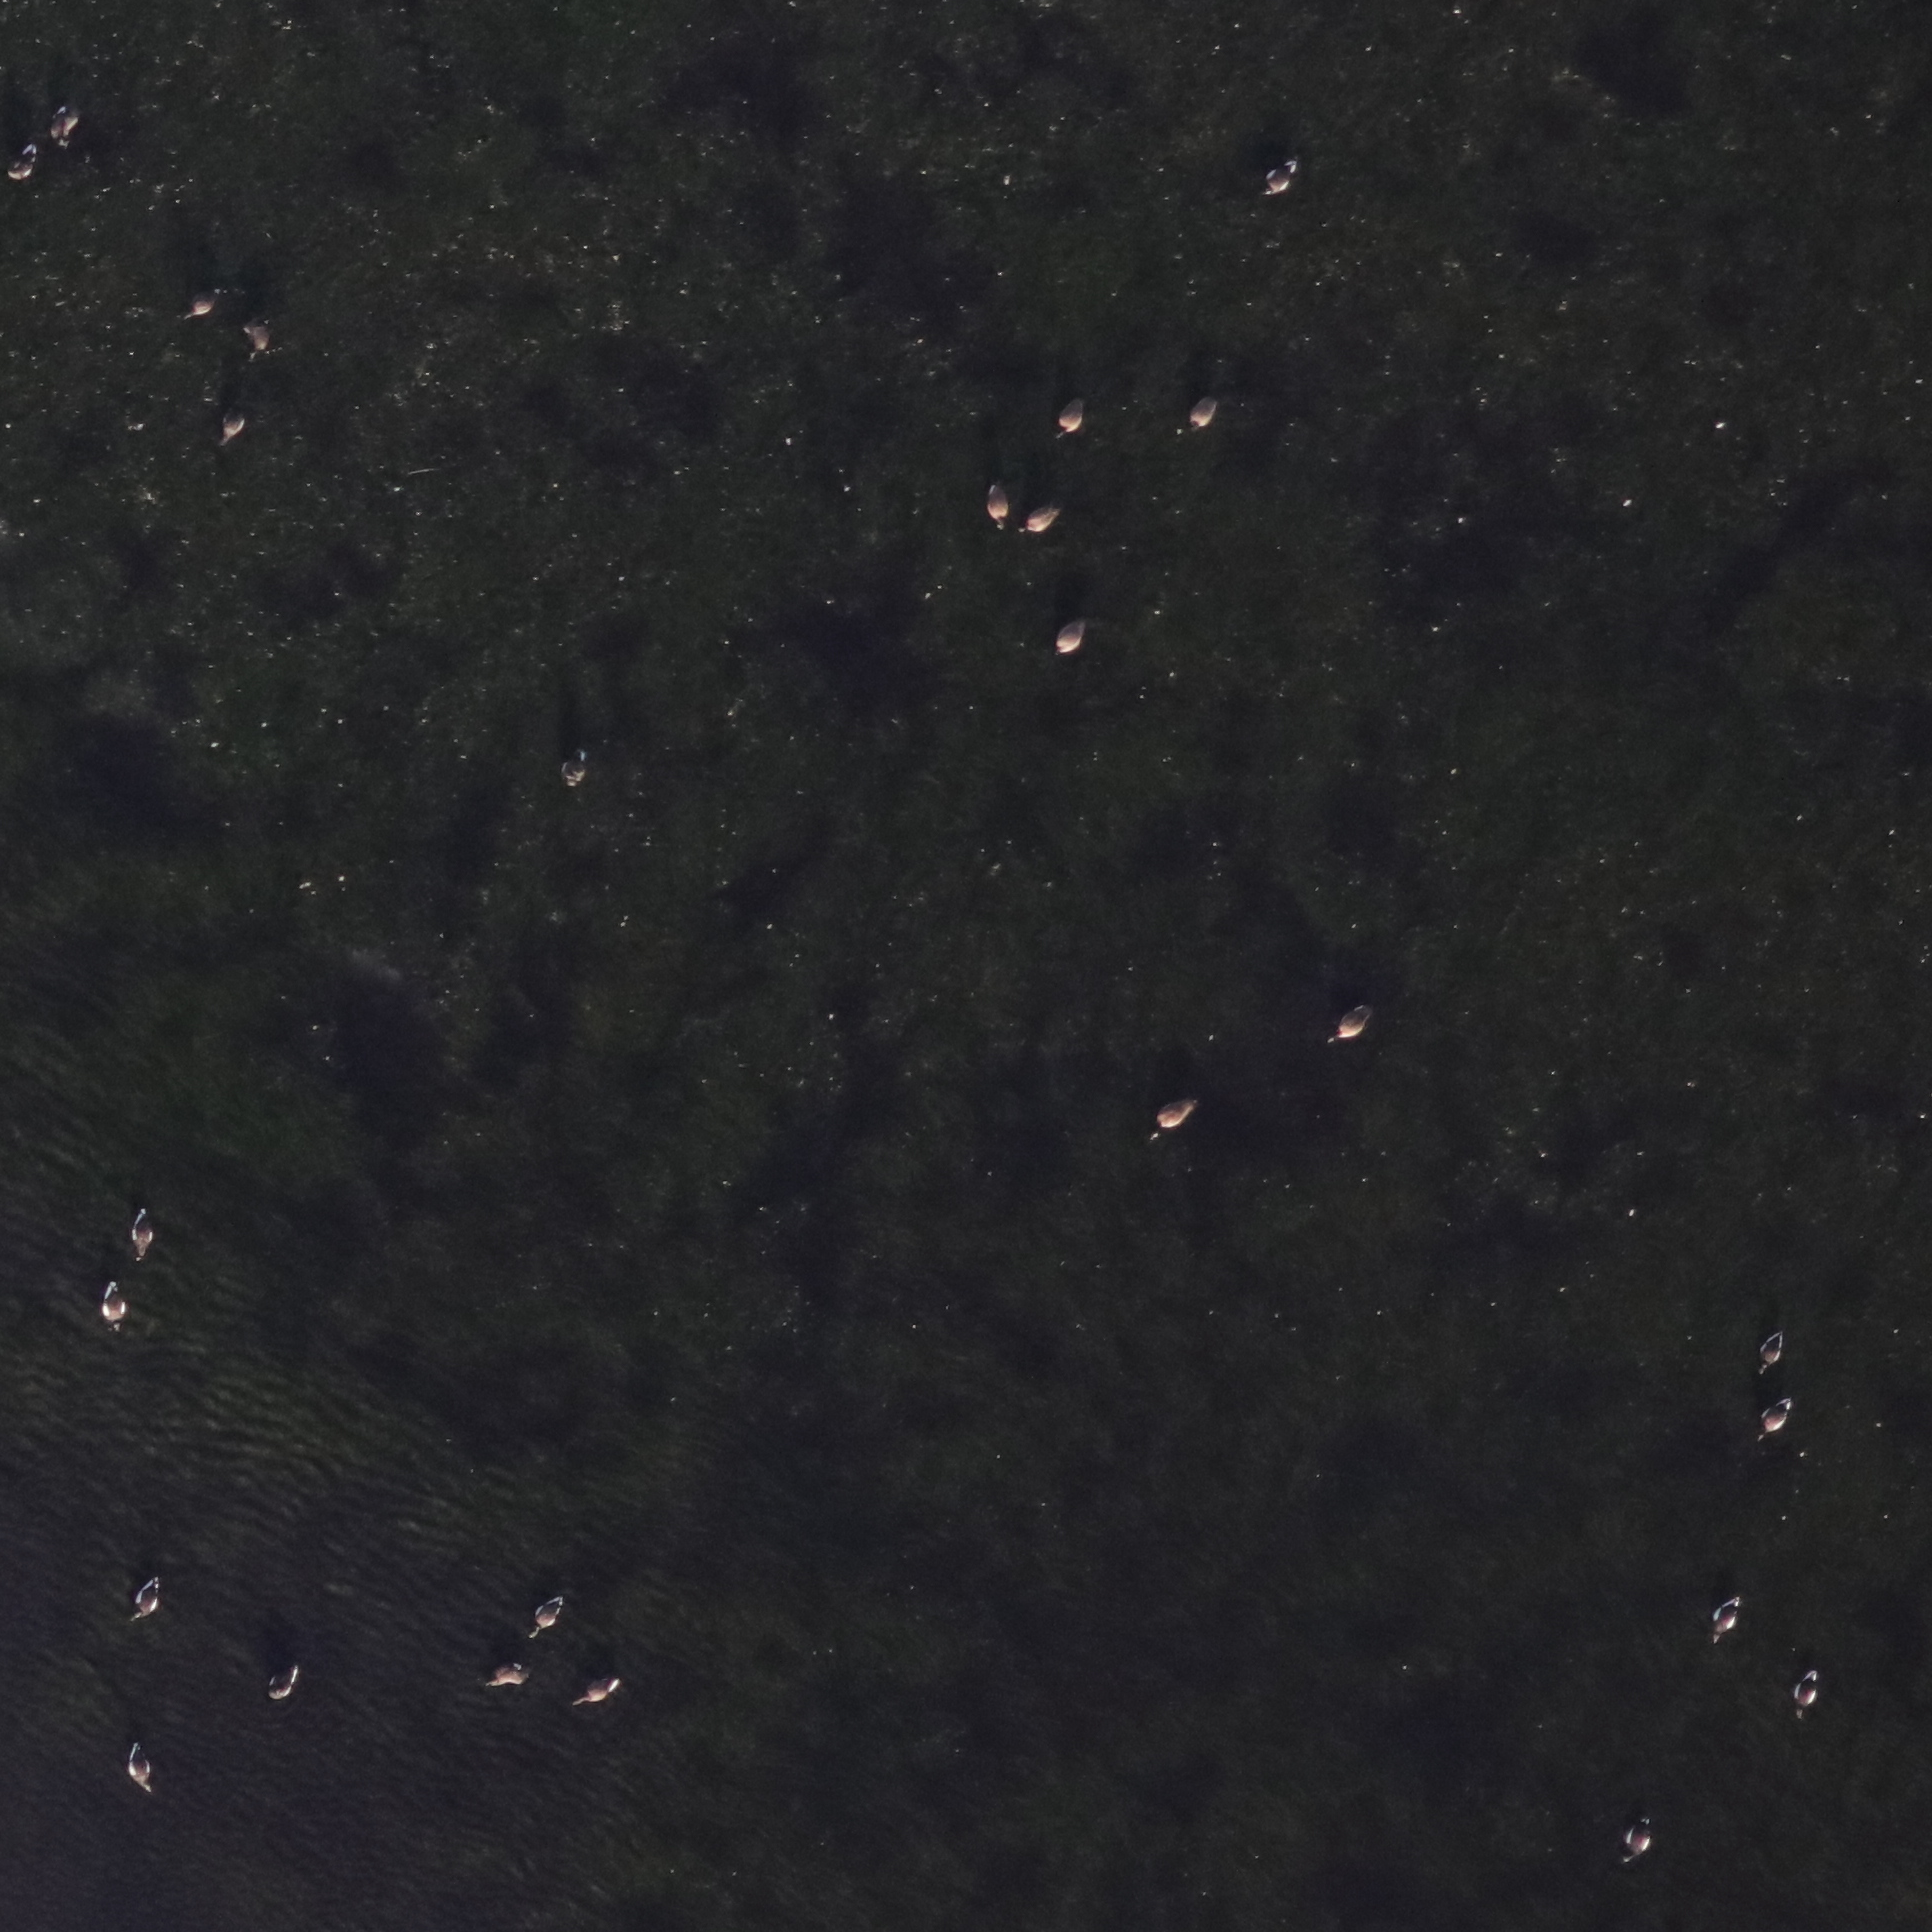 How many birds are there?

26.